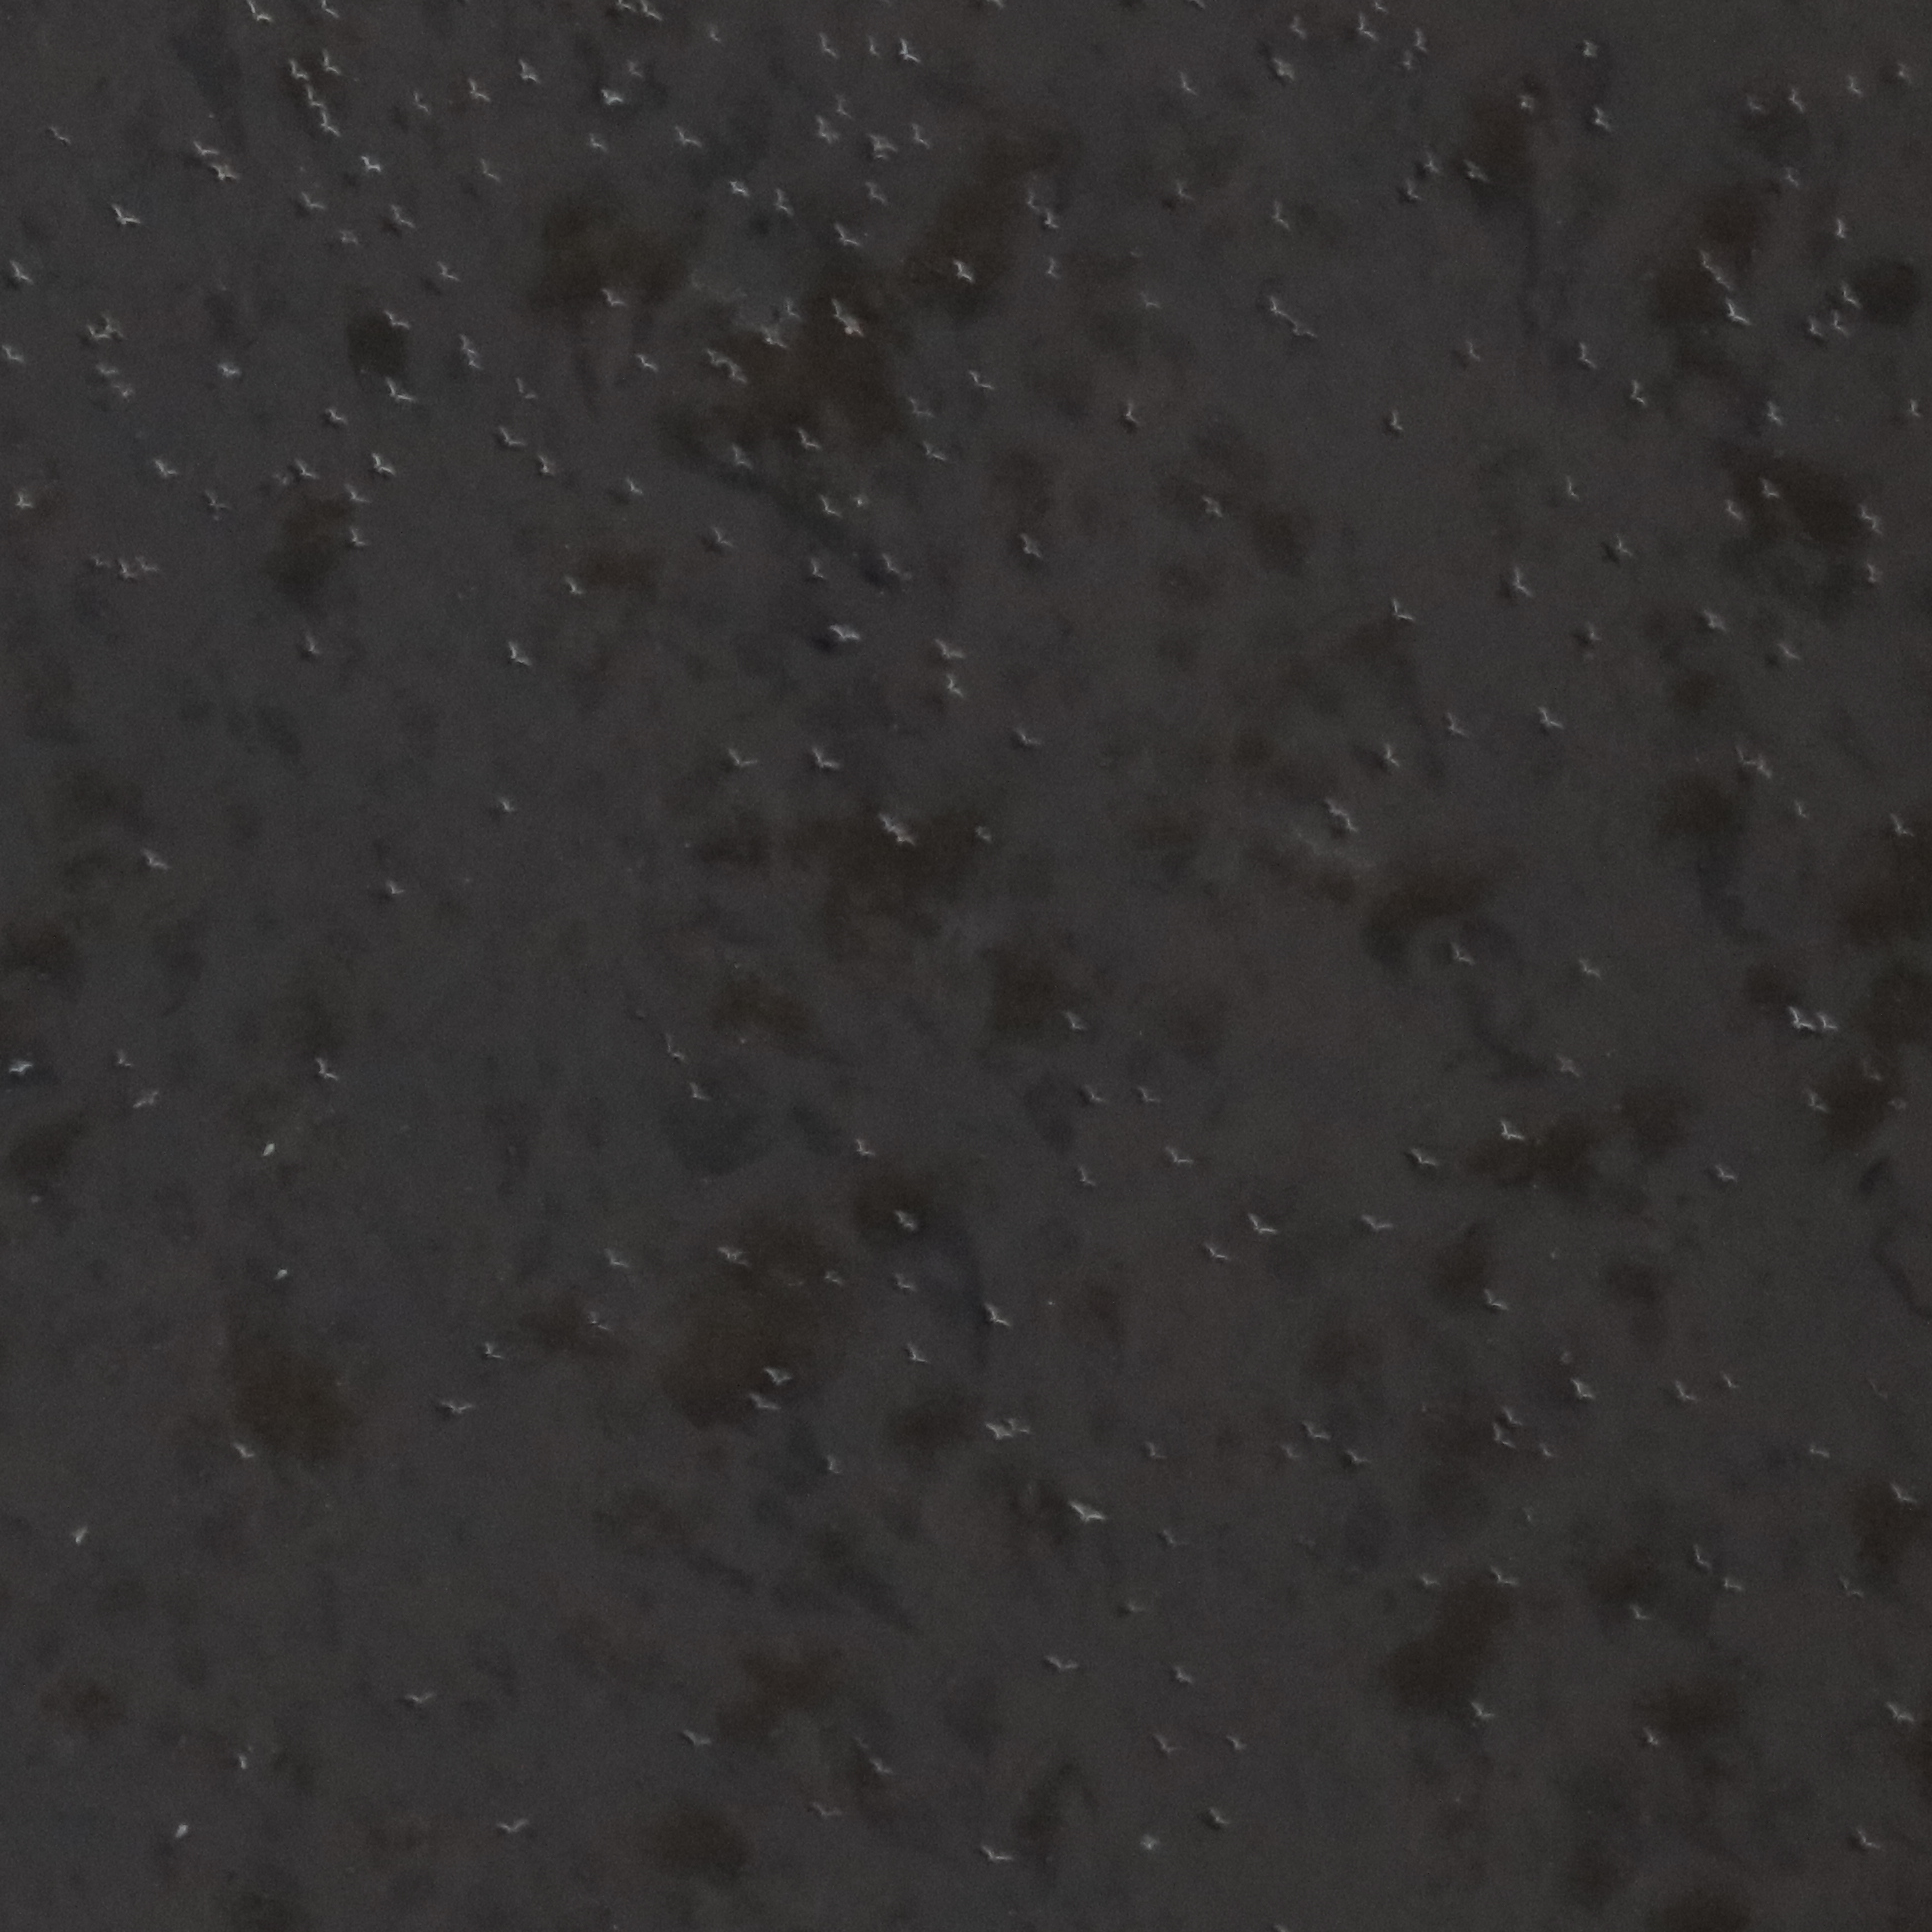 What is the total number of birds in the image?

244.